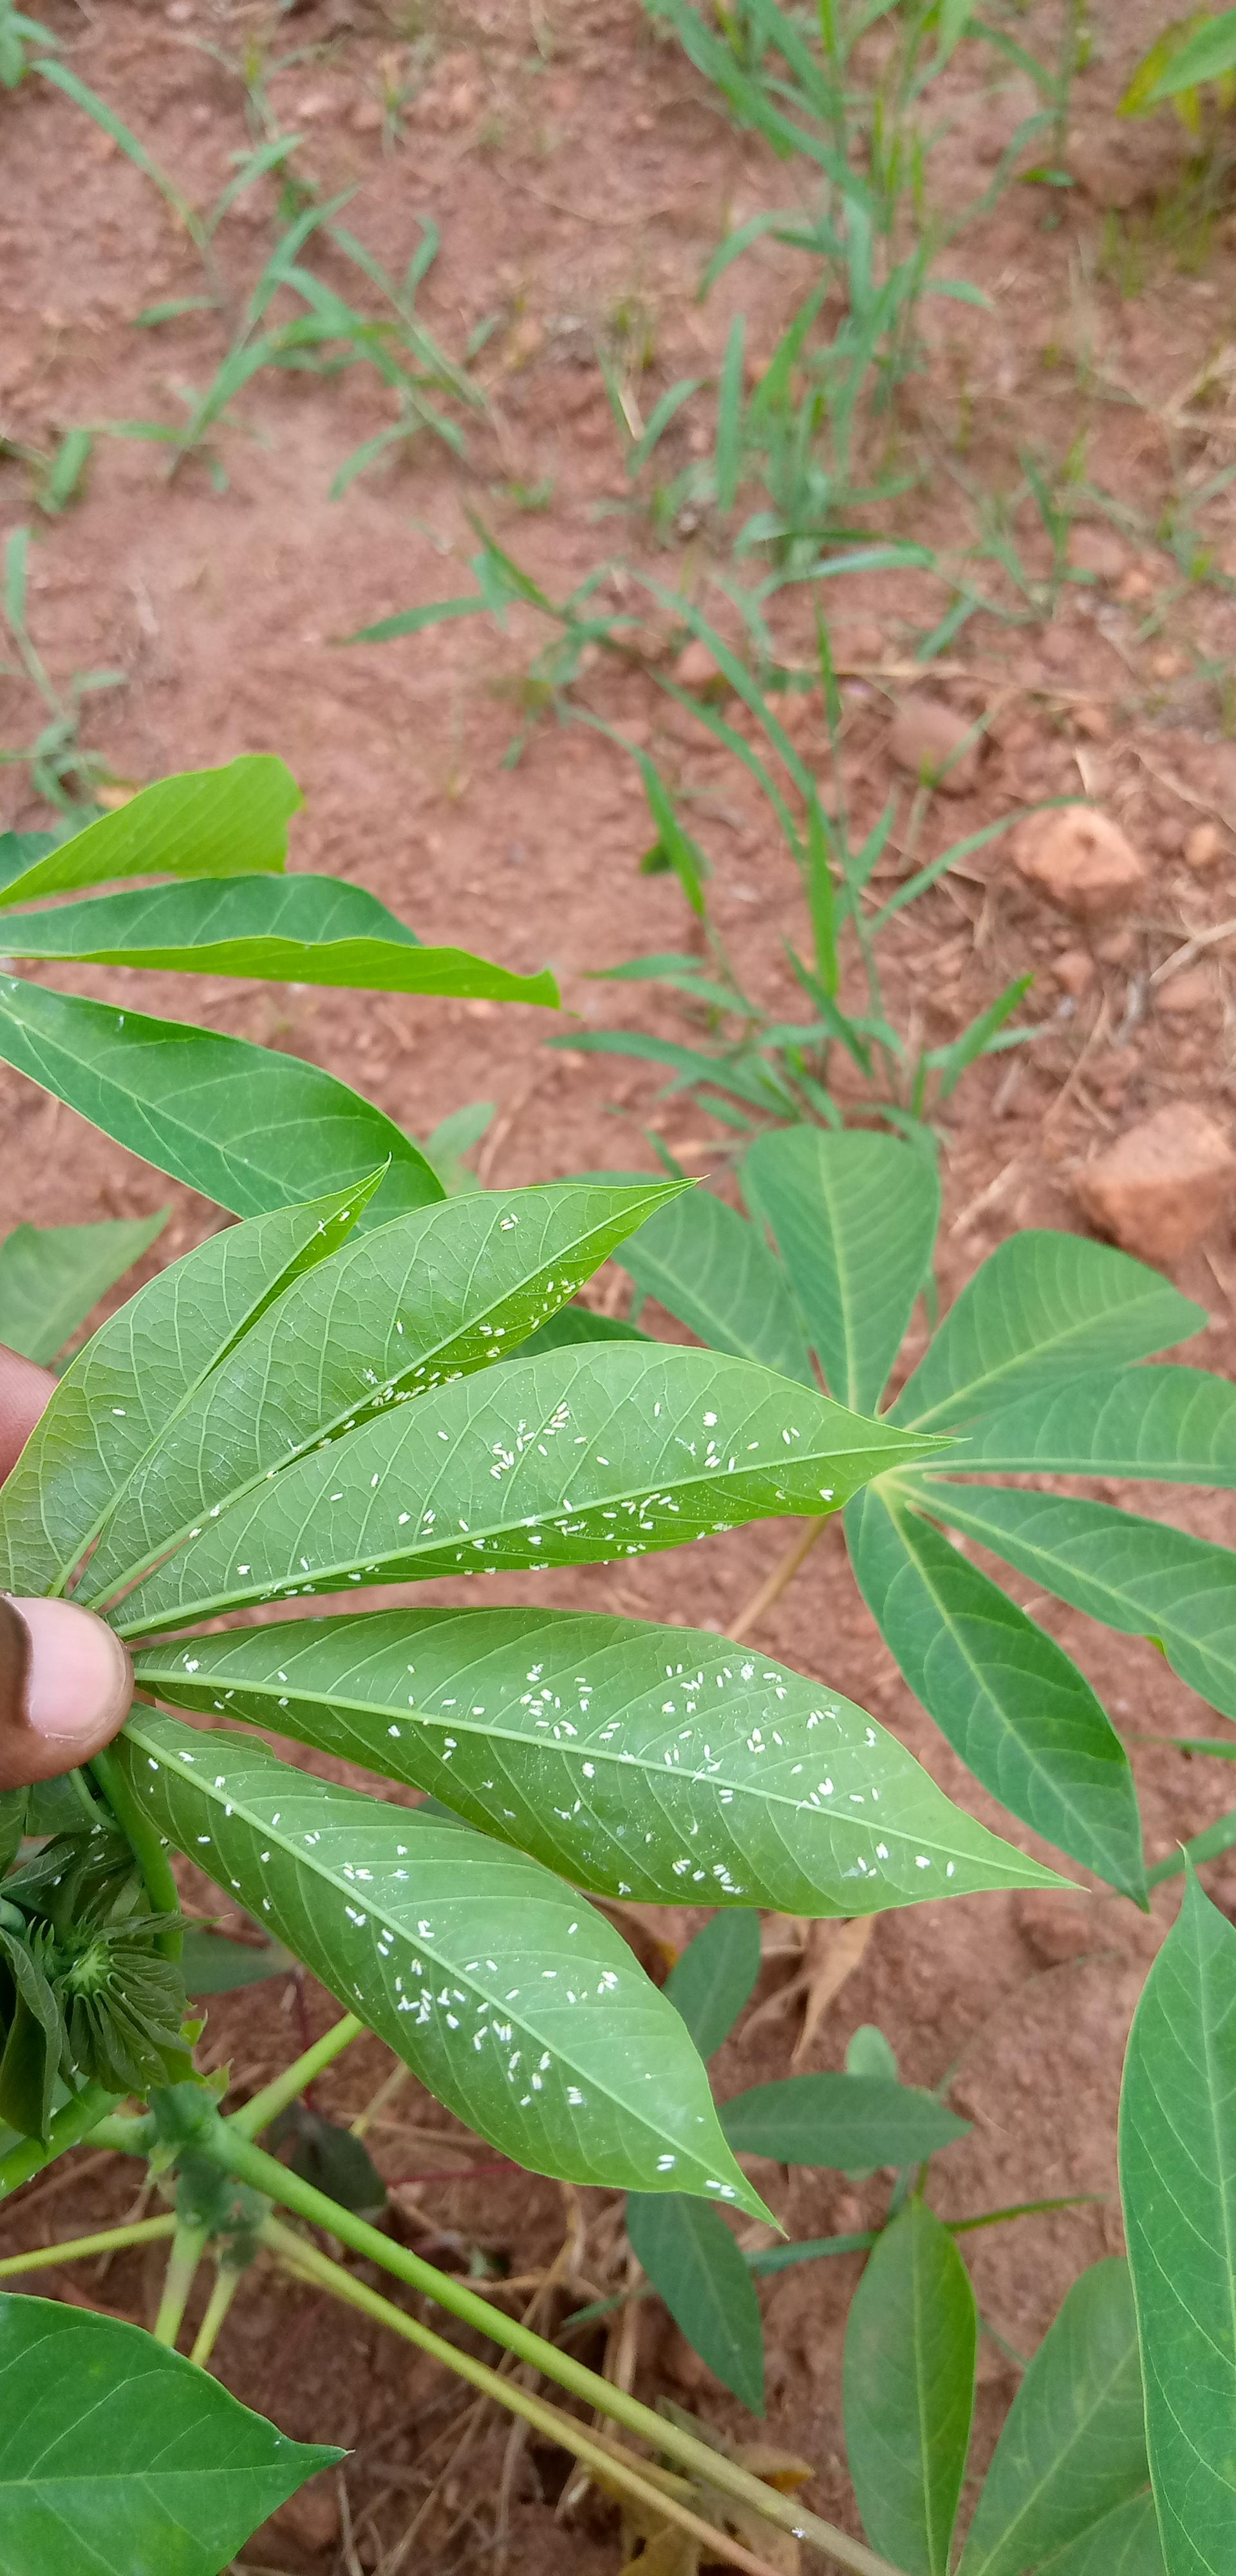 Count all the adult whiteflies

299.